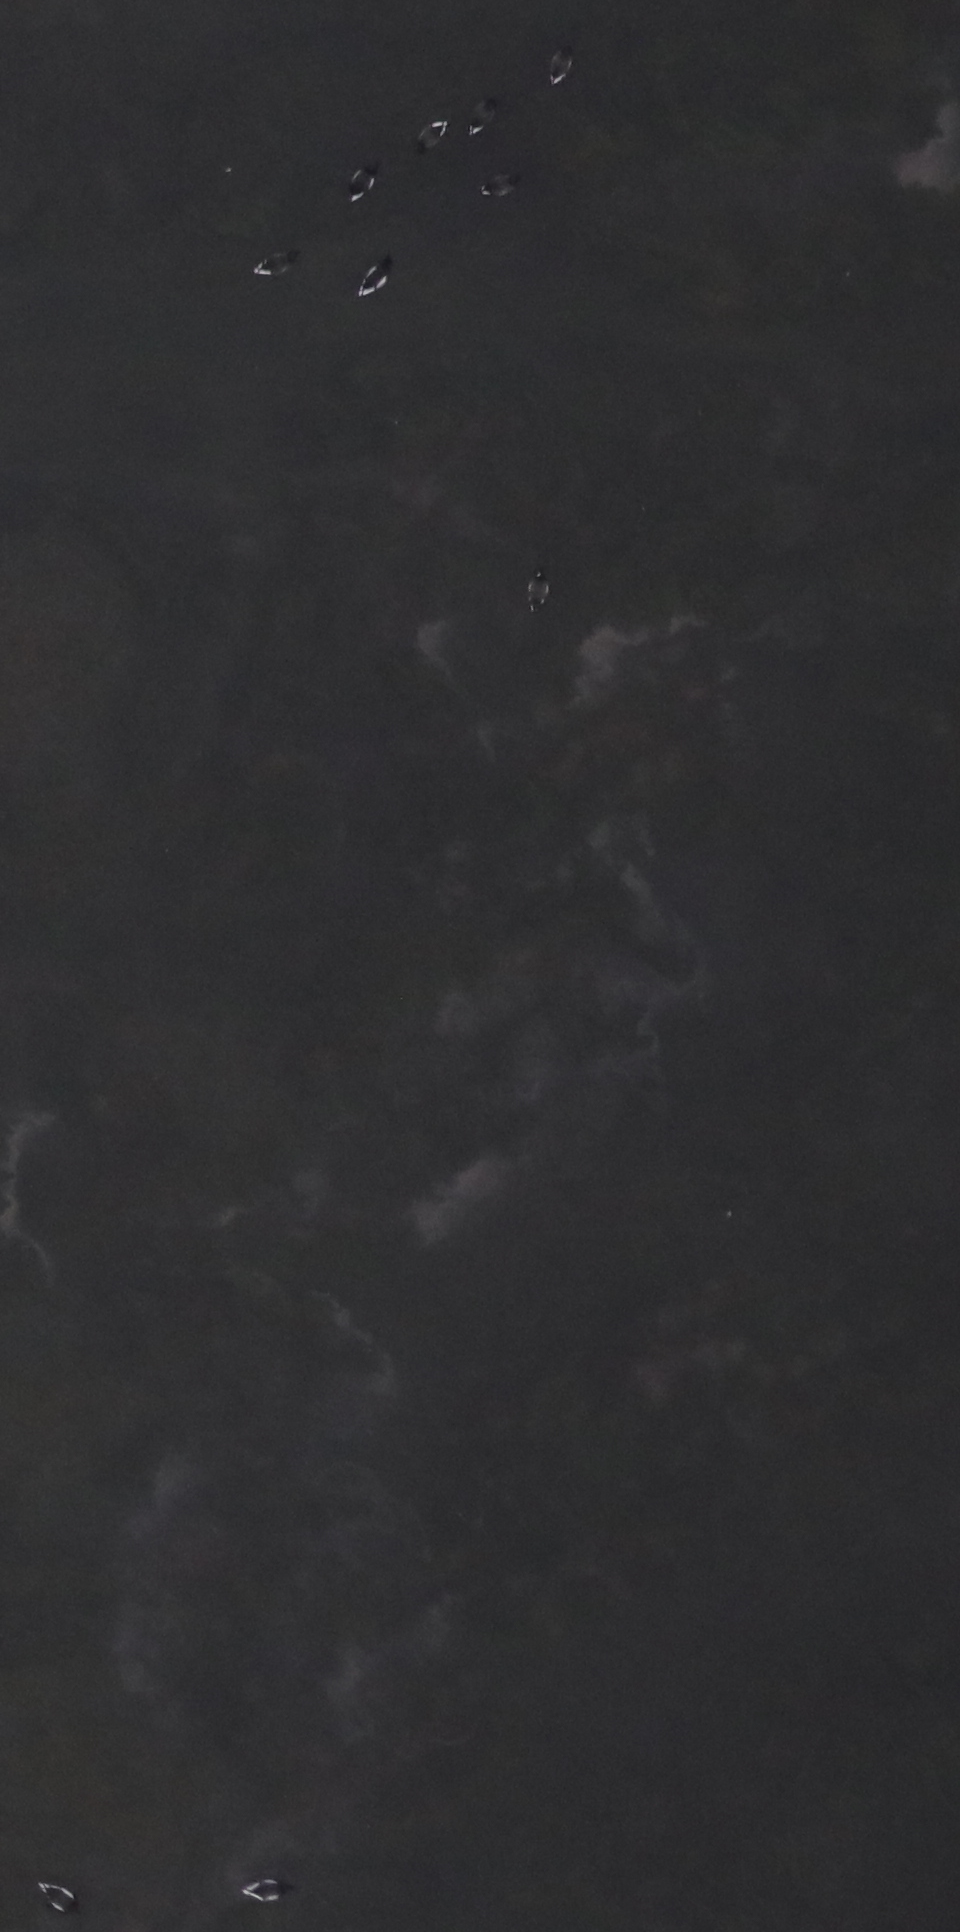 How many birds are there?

10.